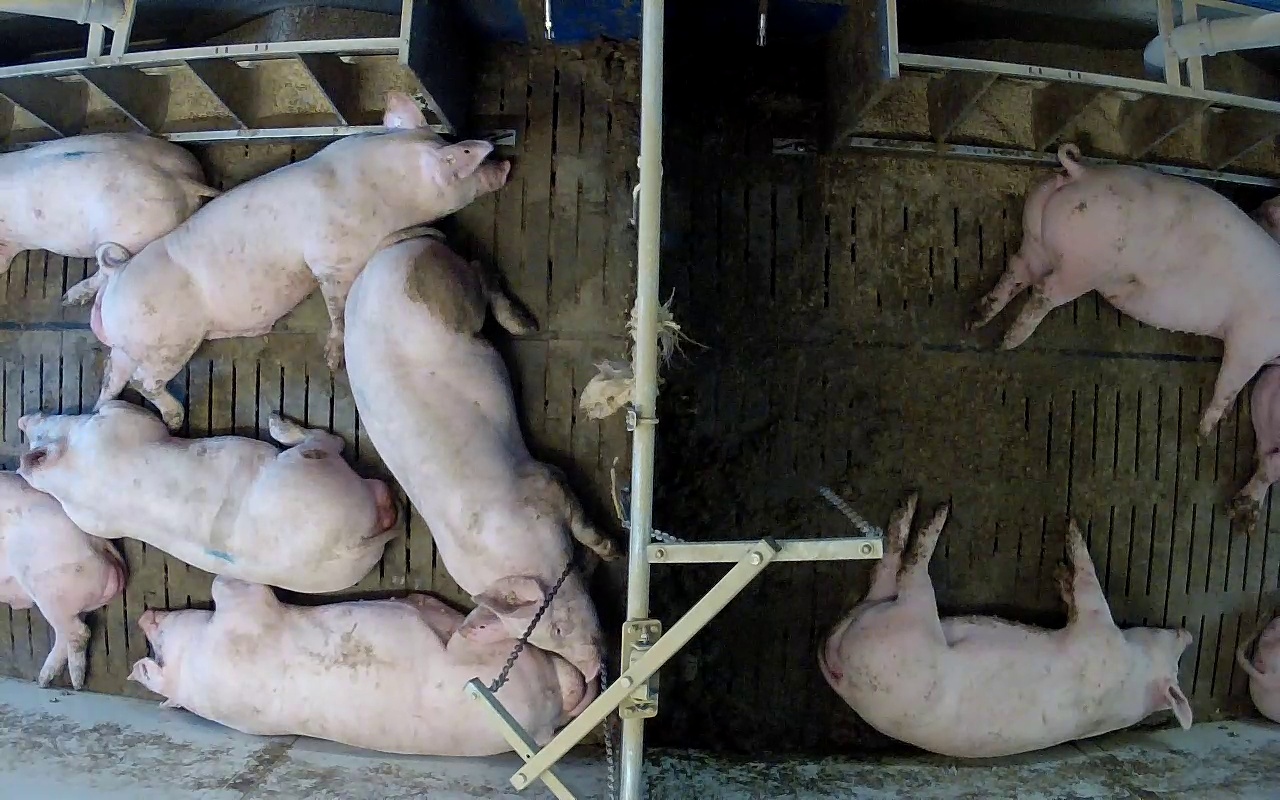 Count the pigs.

10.